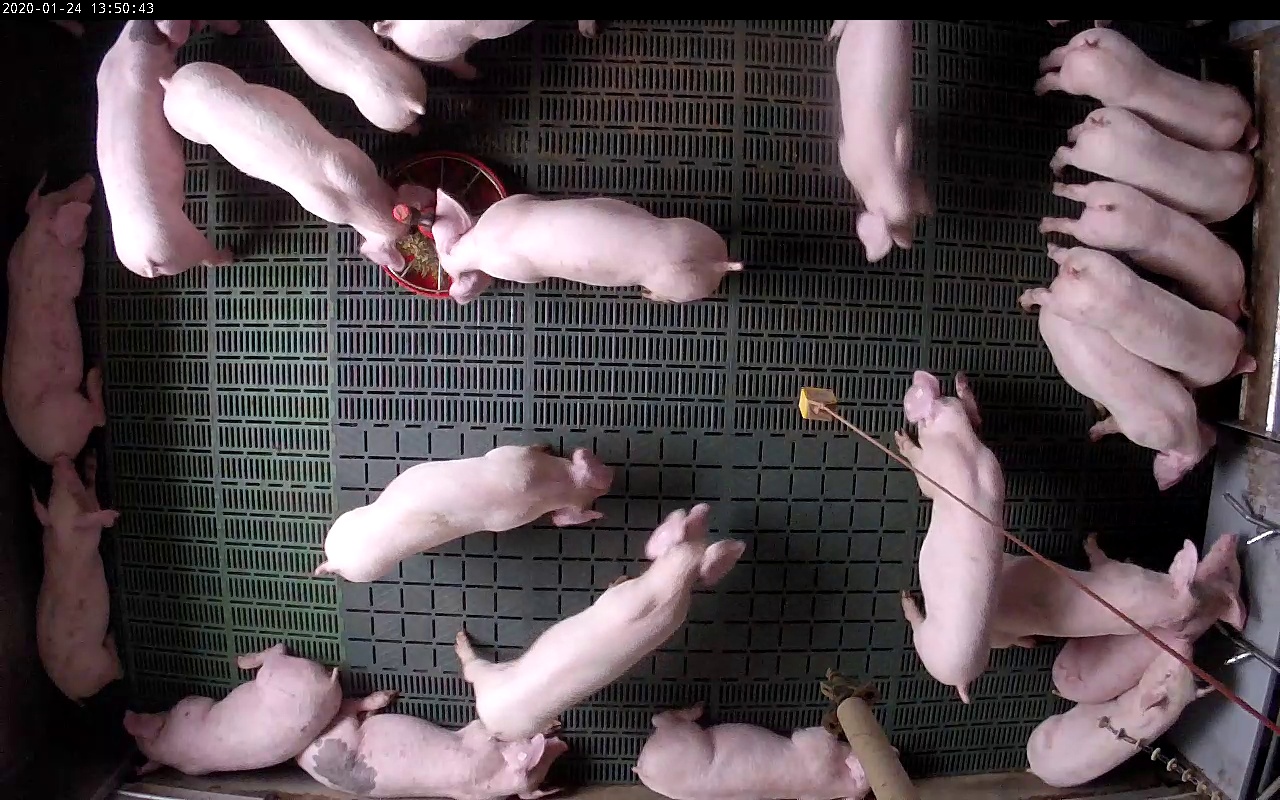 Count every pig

22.